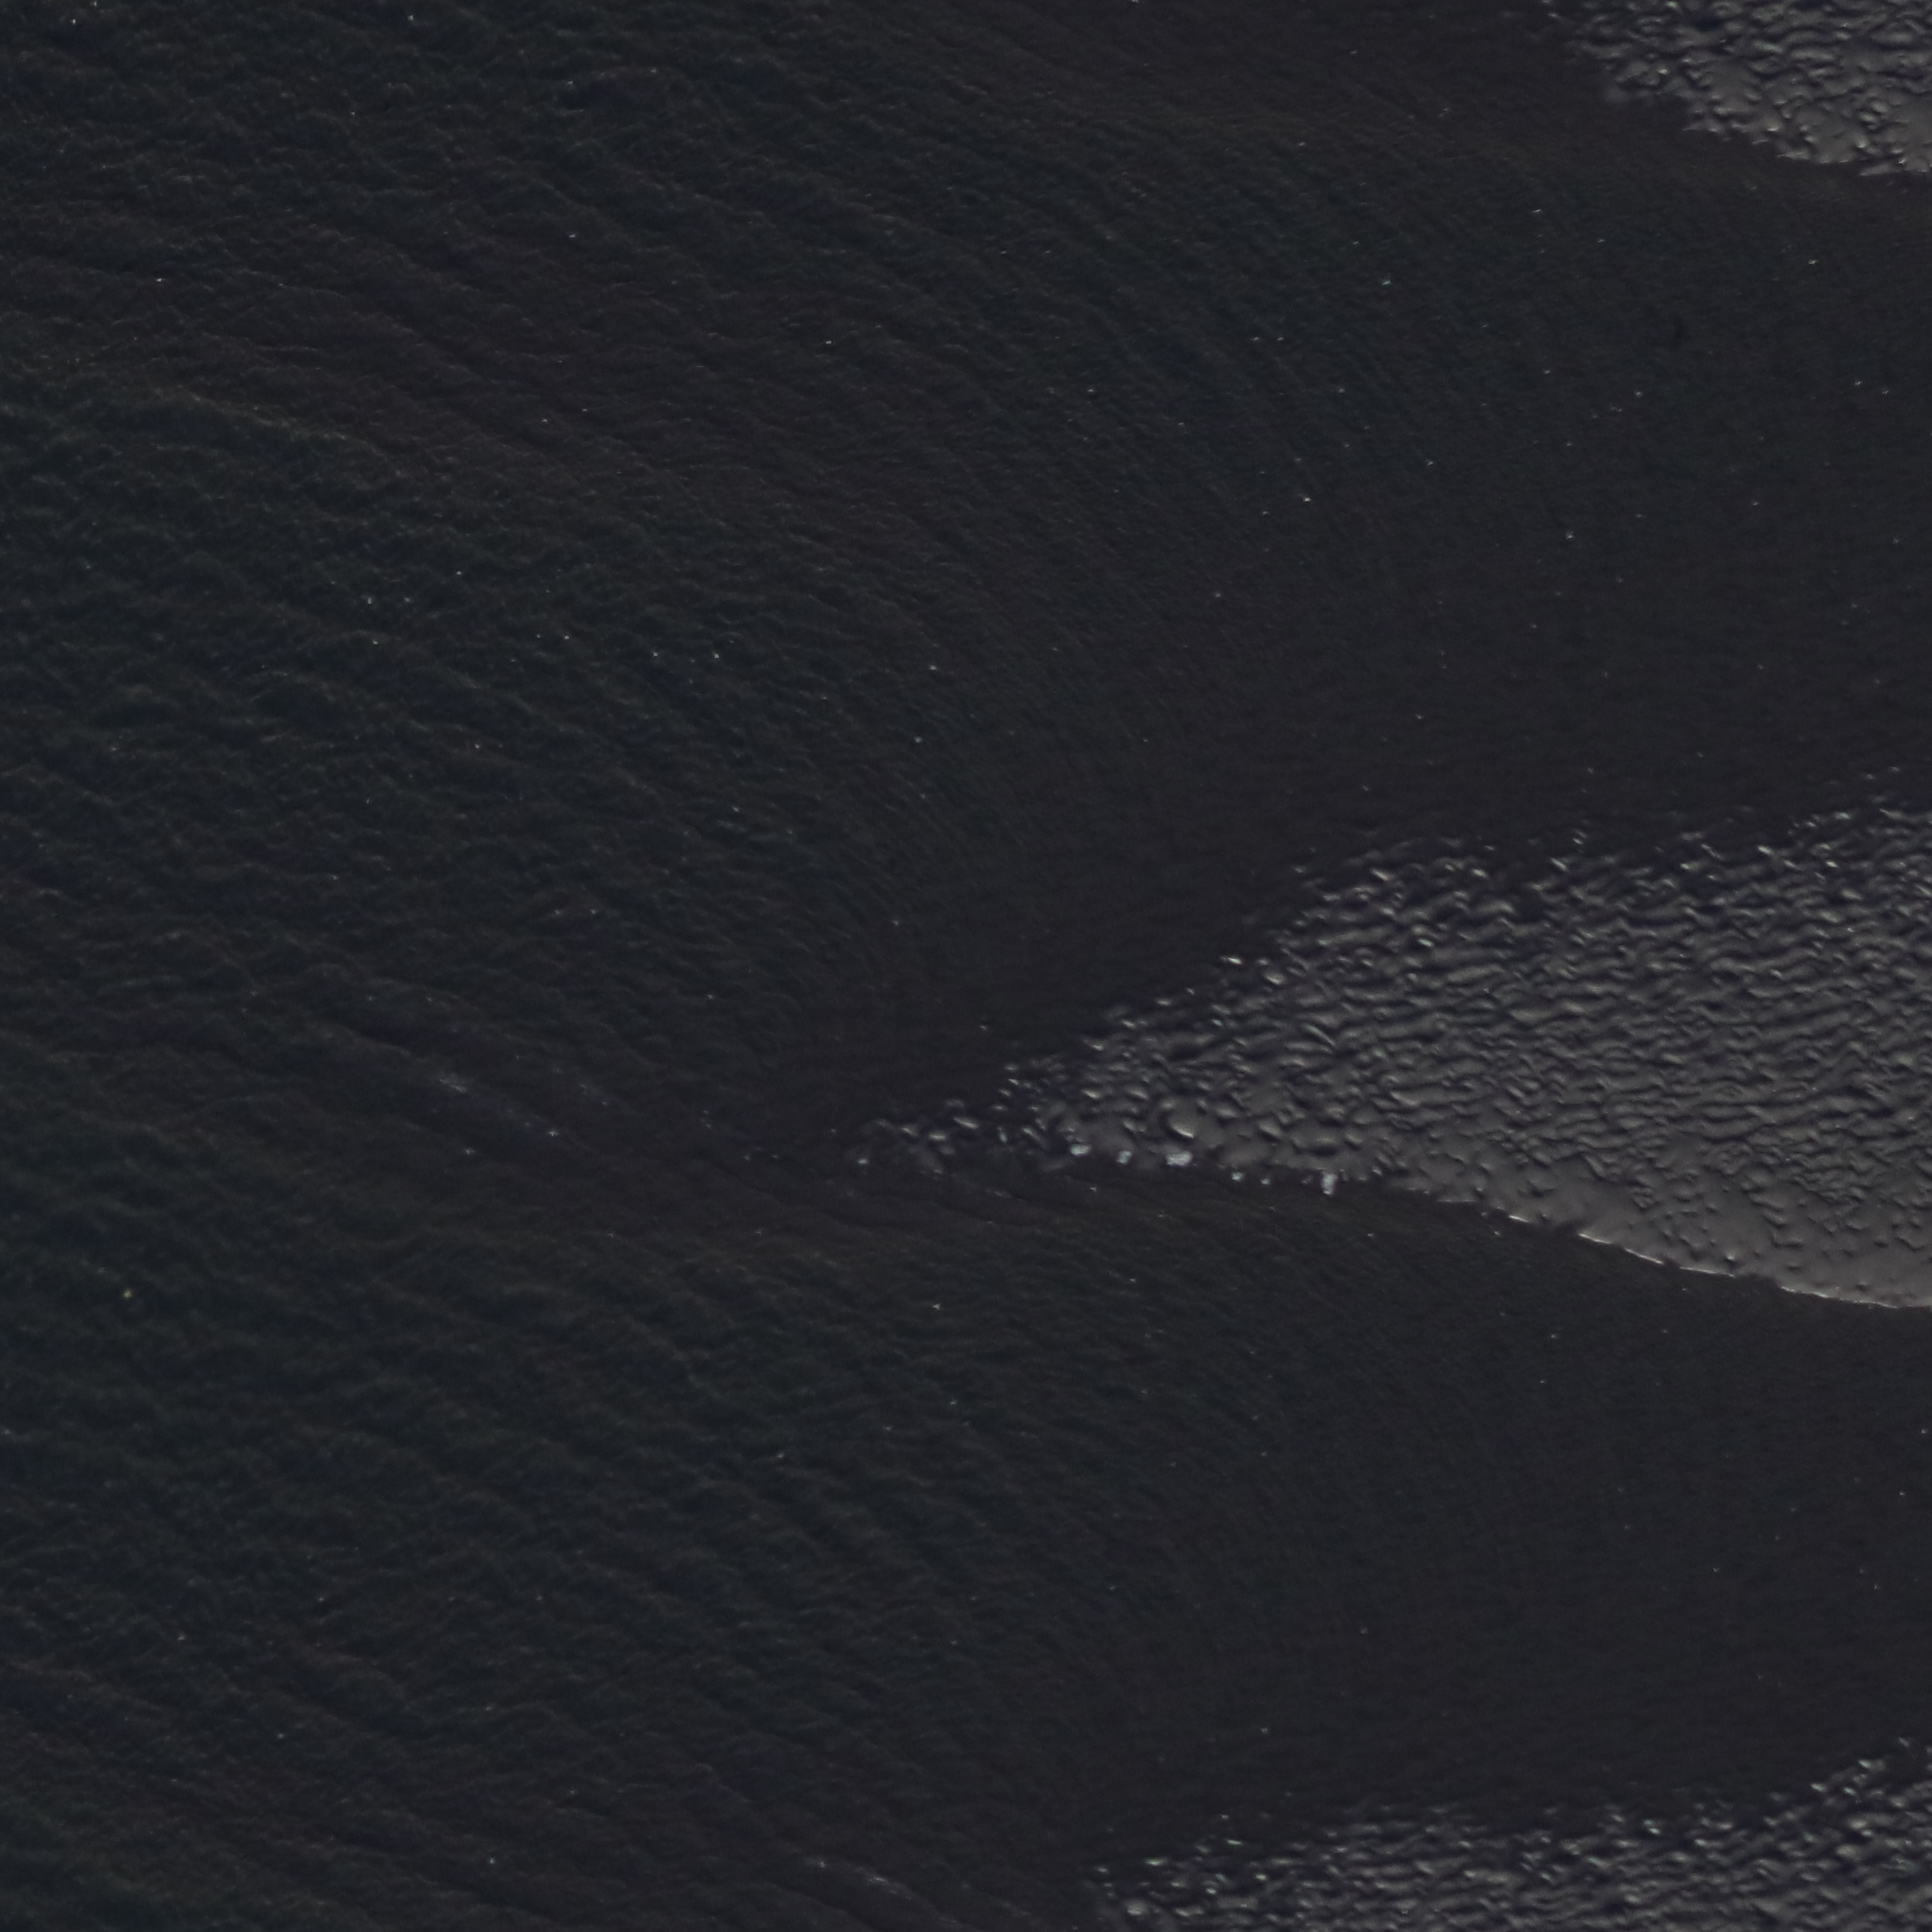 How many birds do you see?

0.